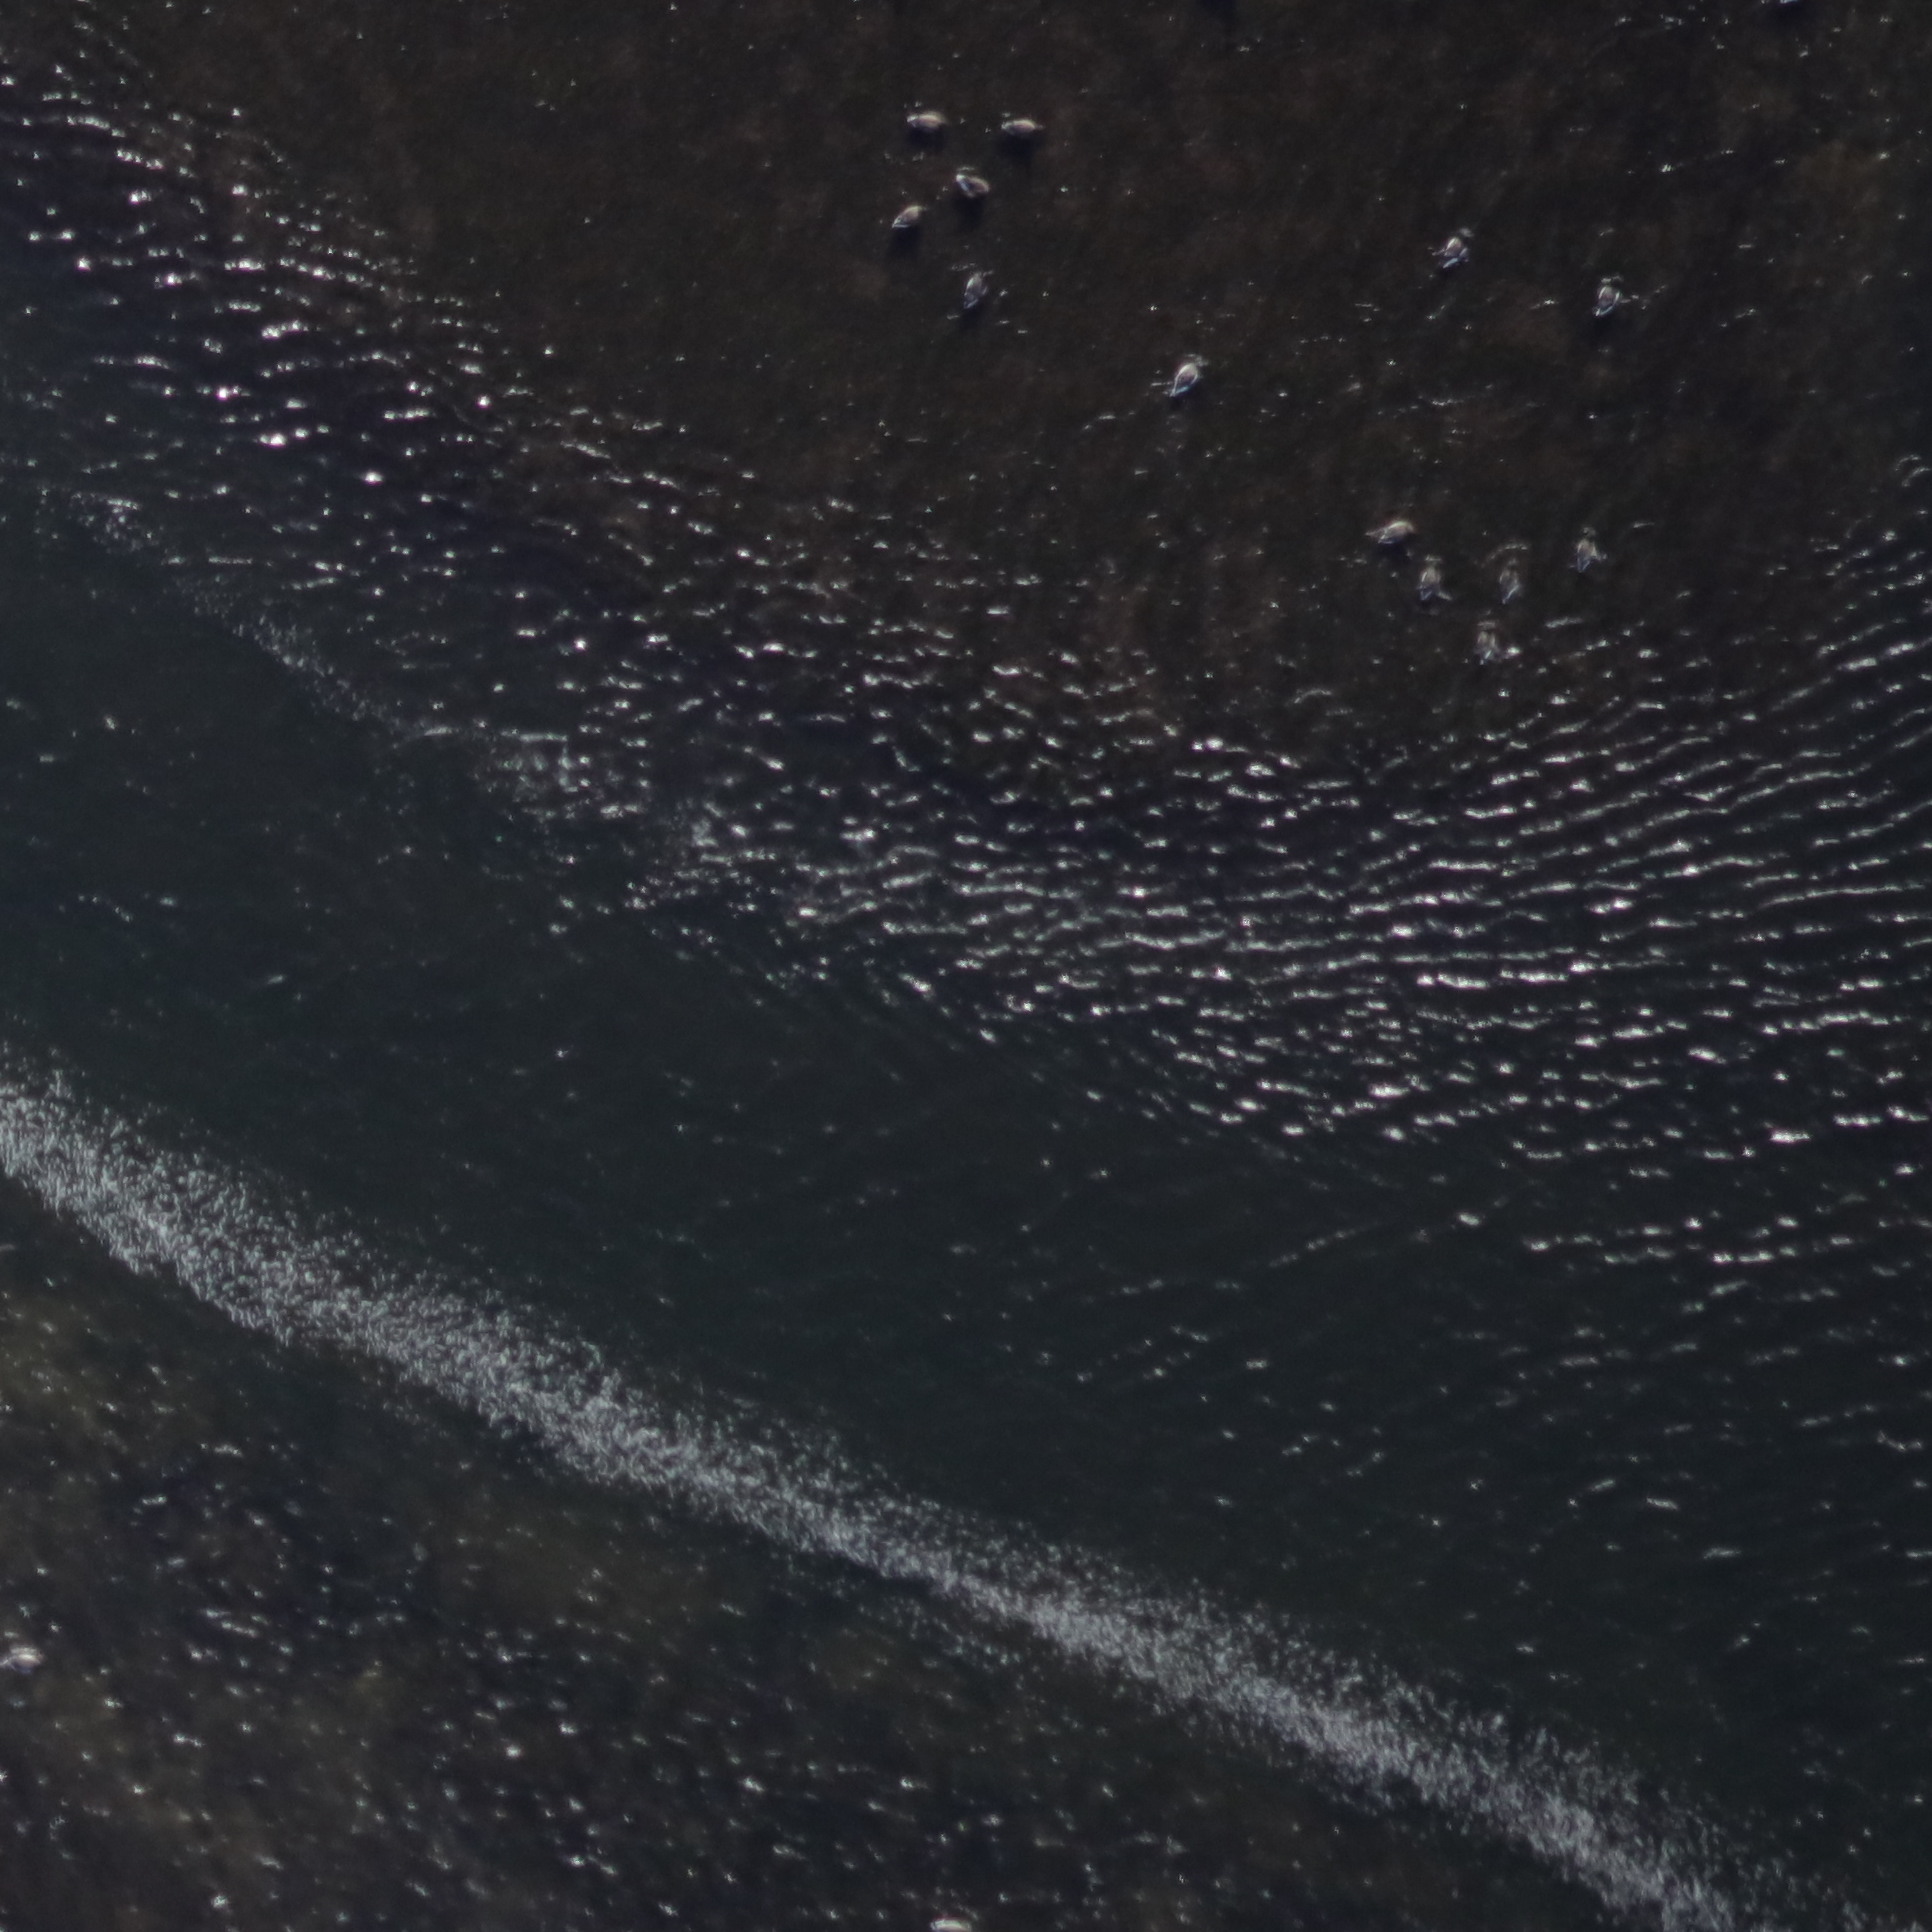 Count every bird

15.